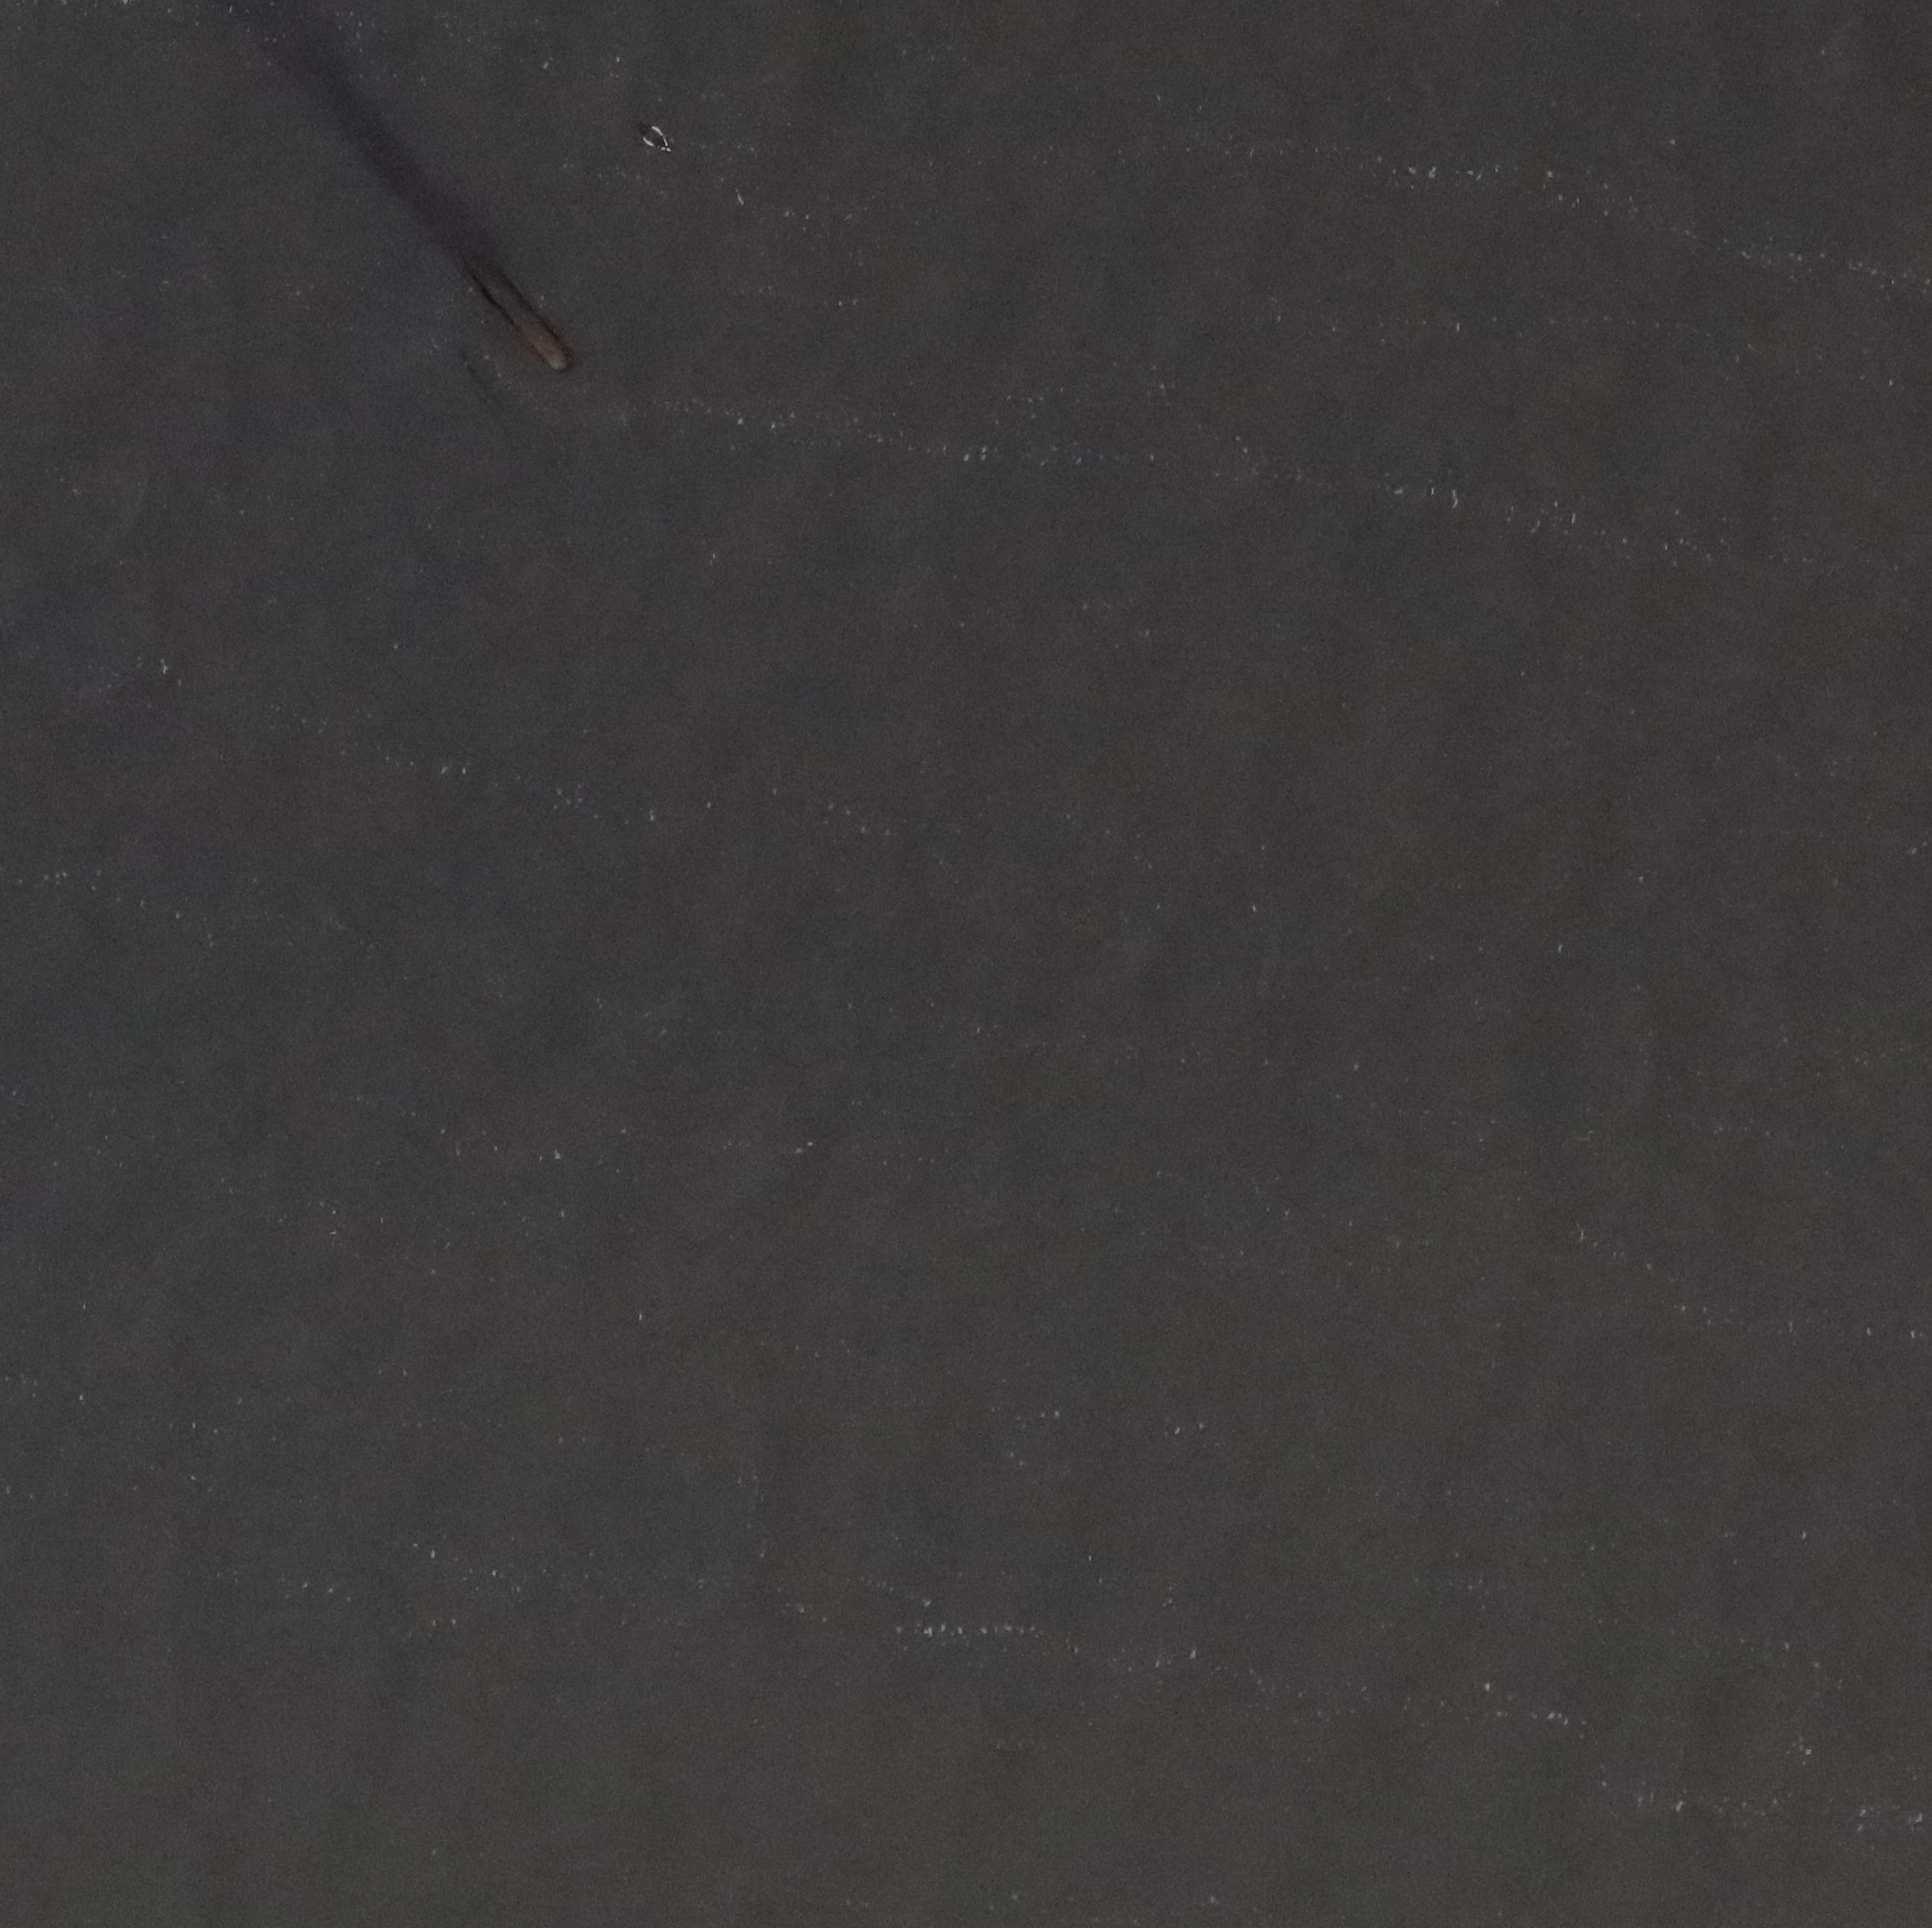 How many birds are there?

1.